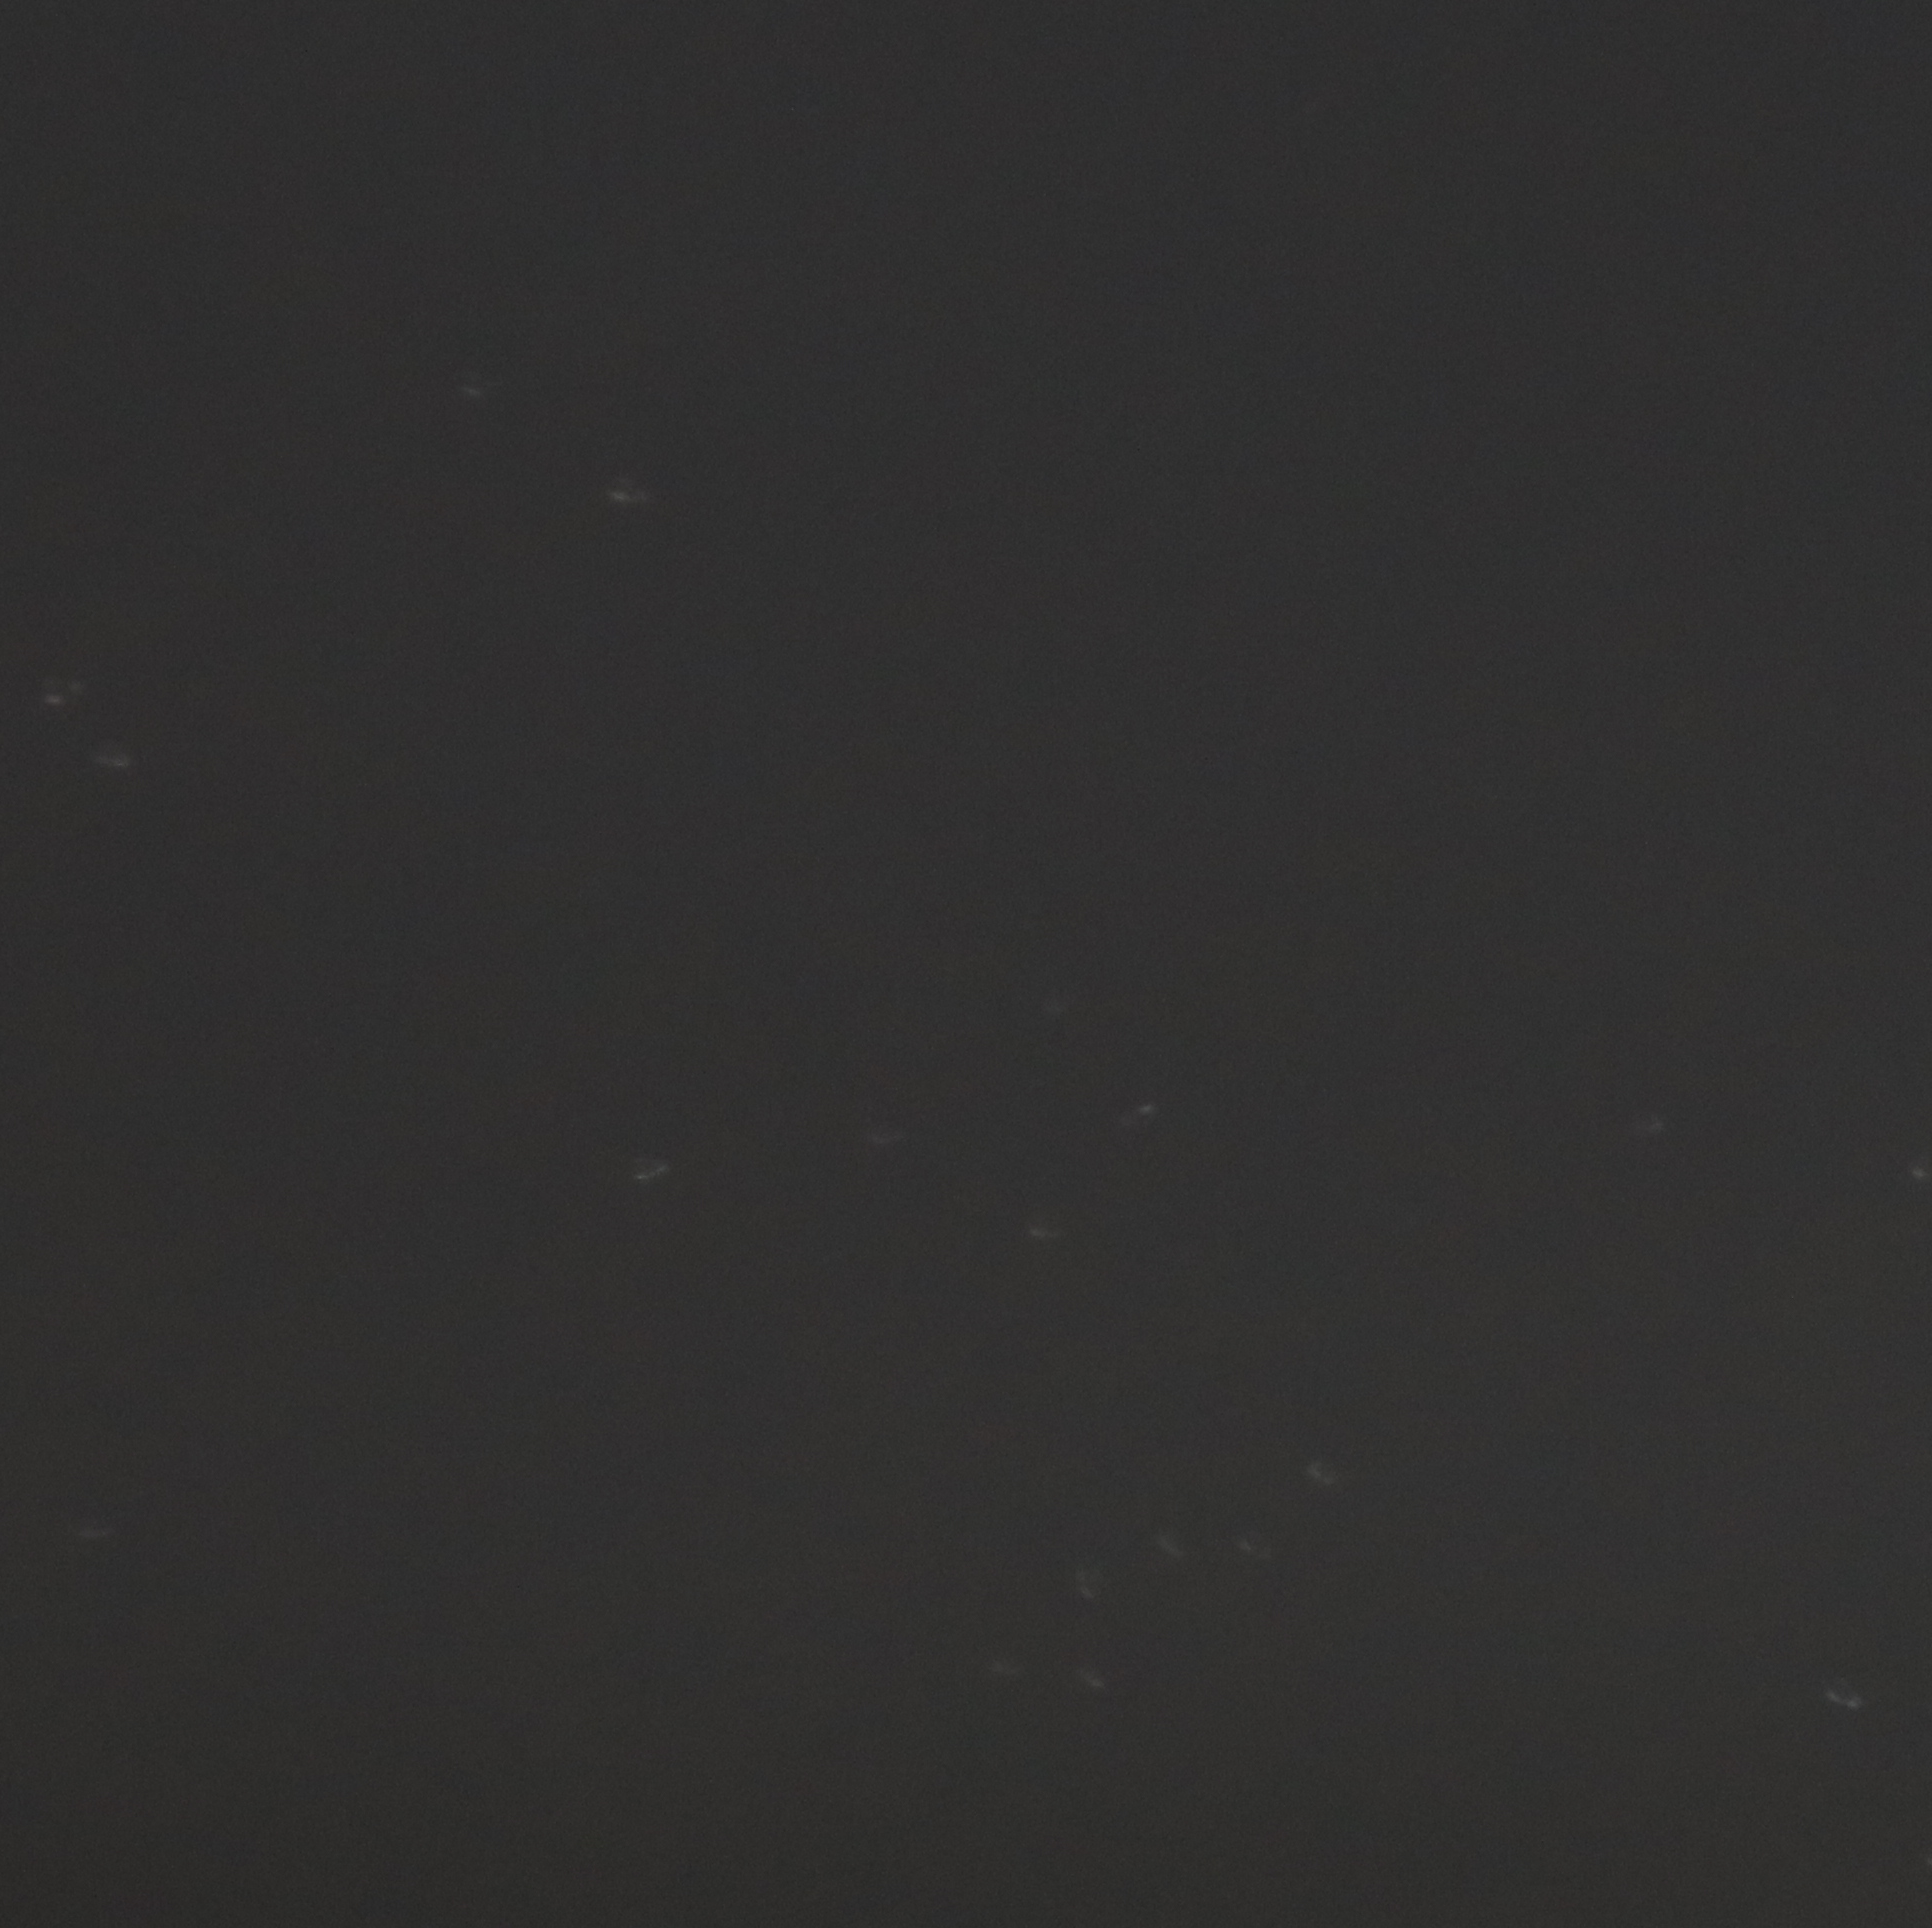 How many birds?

18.